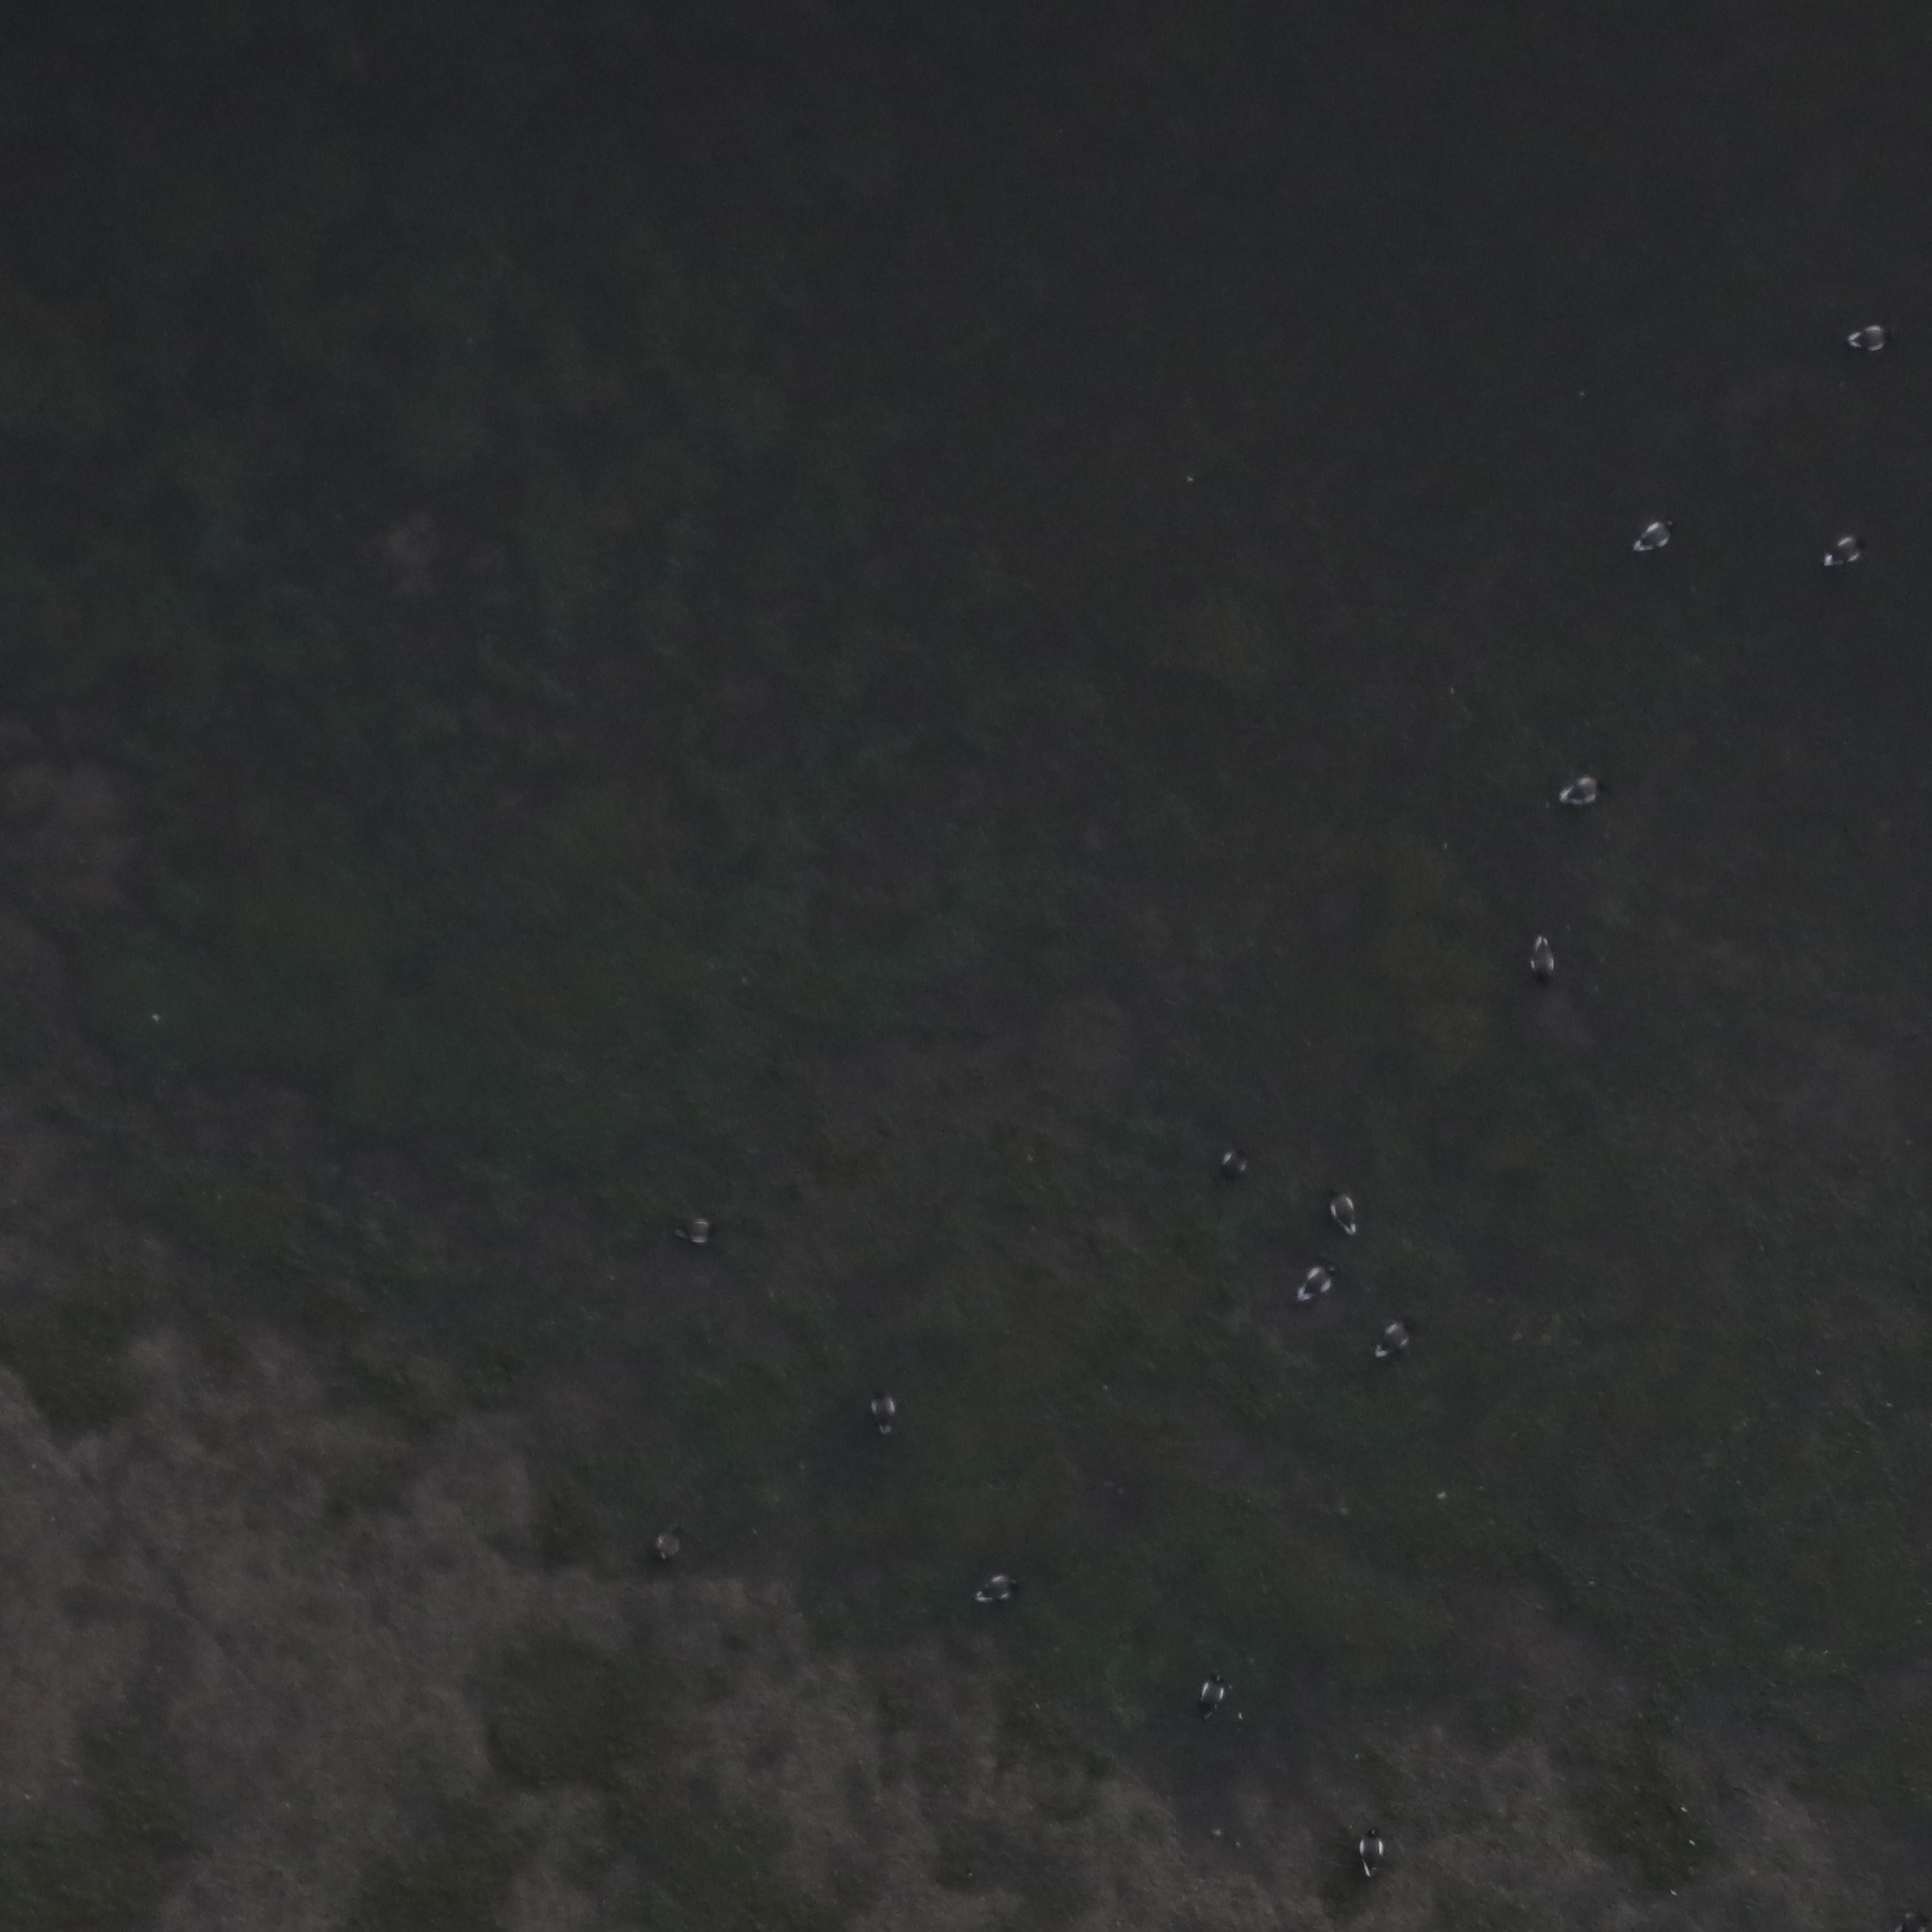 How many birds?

16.